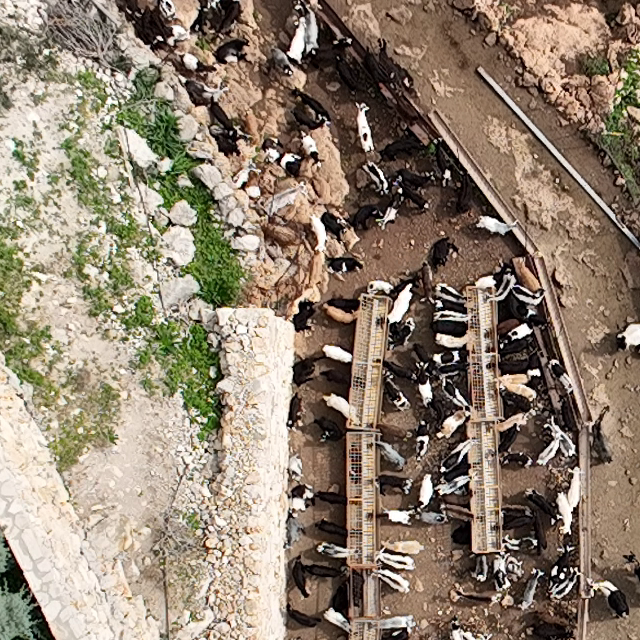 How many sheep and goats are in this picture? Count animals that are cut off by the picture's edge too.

148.